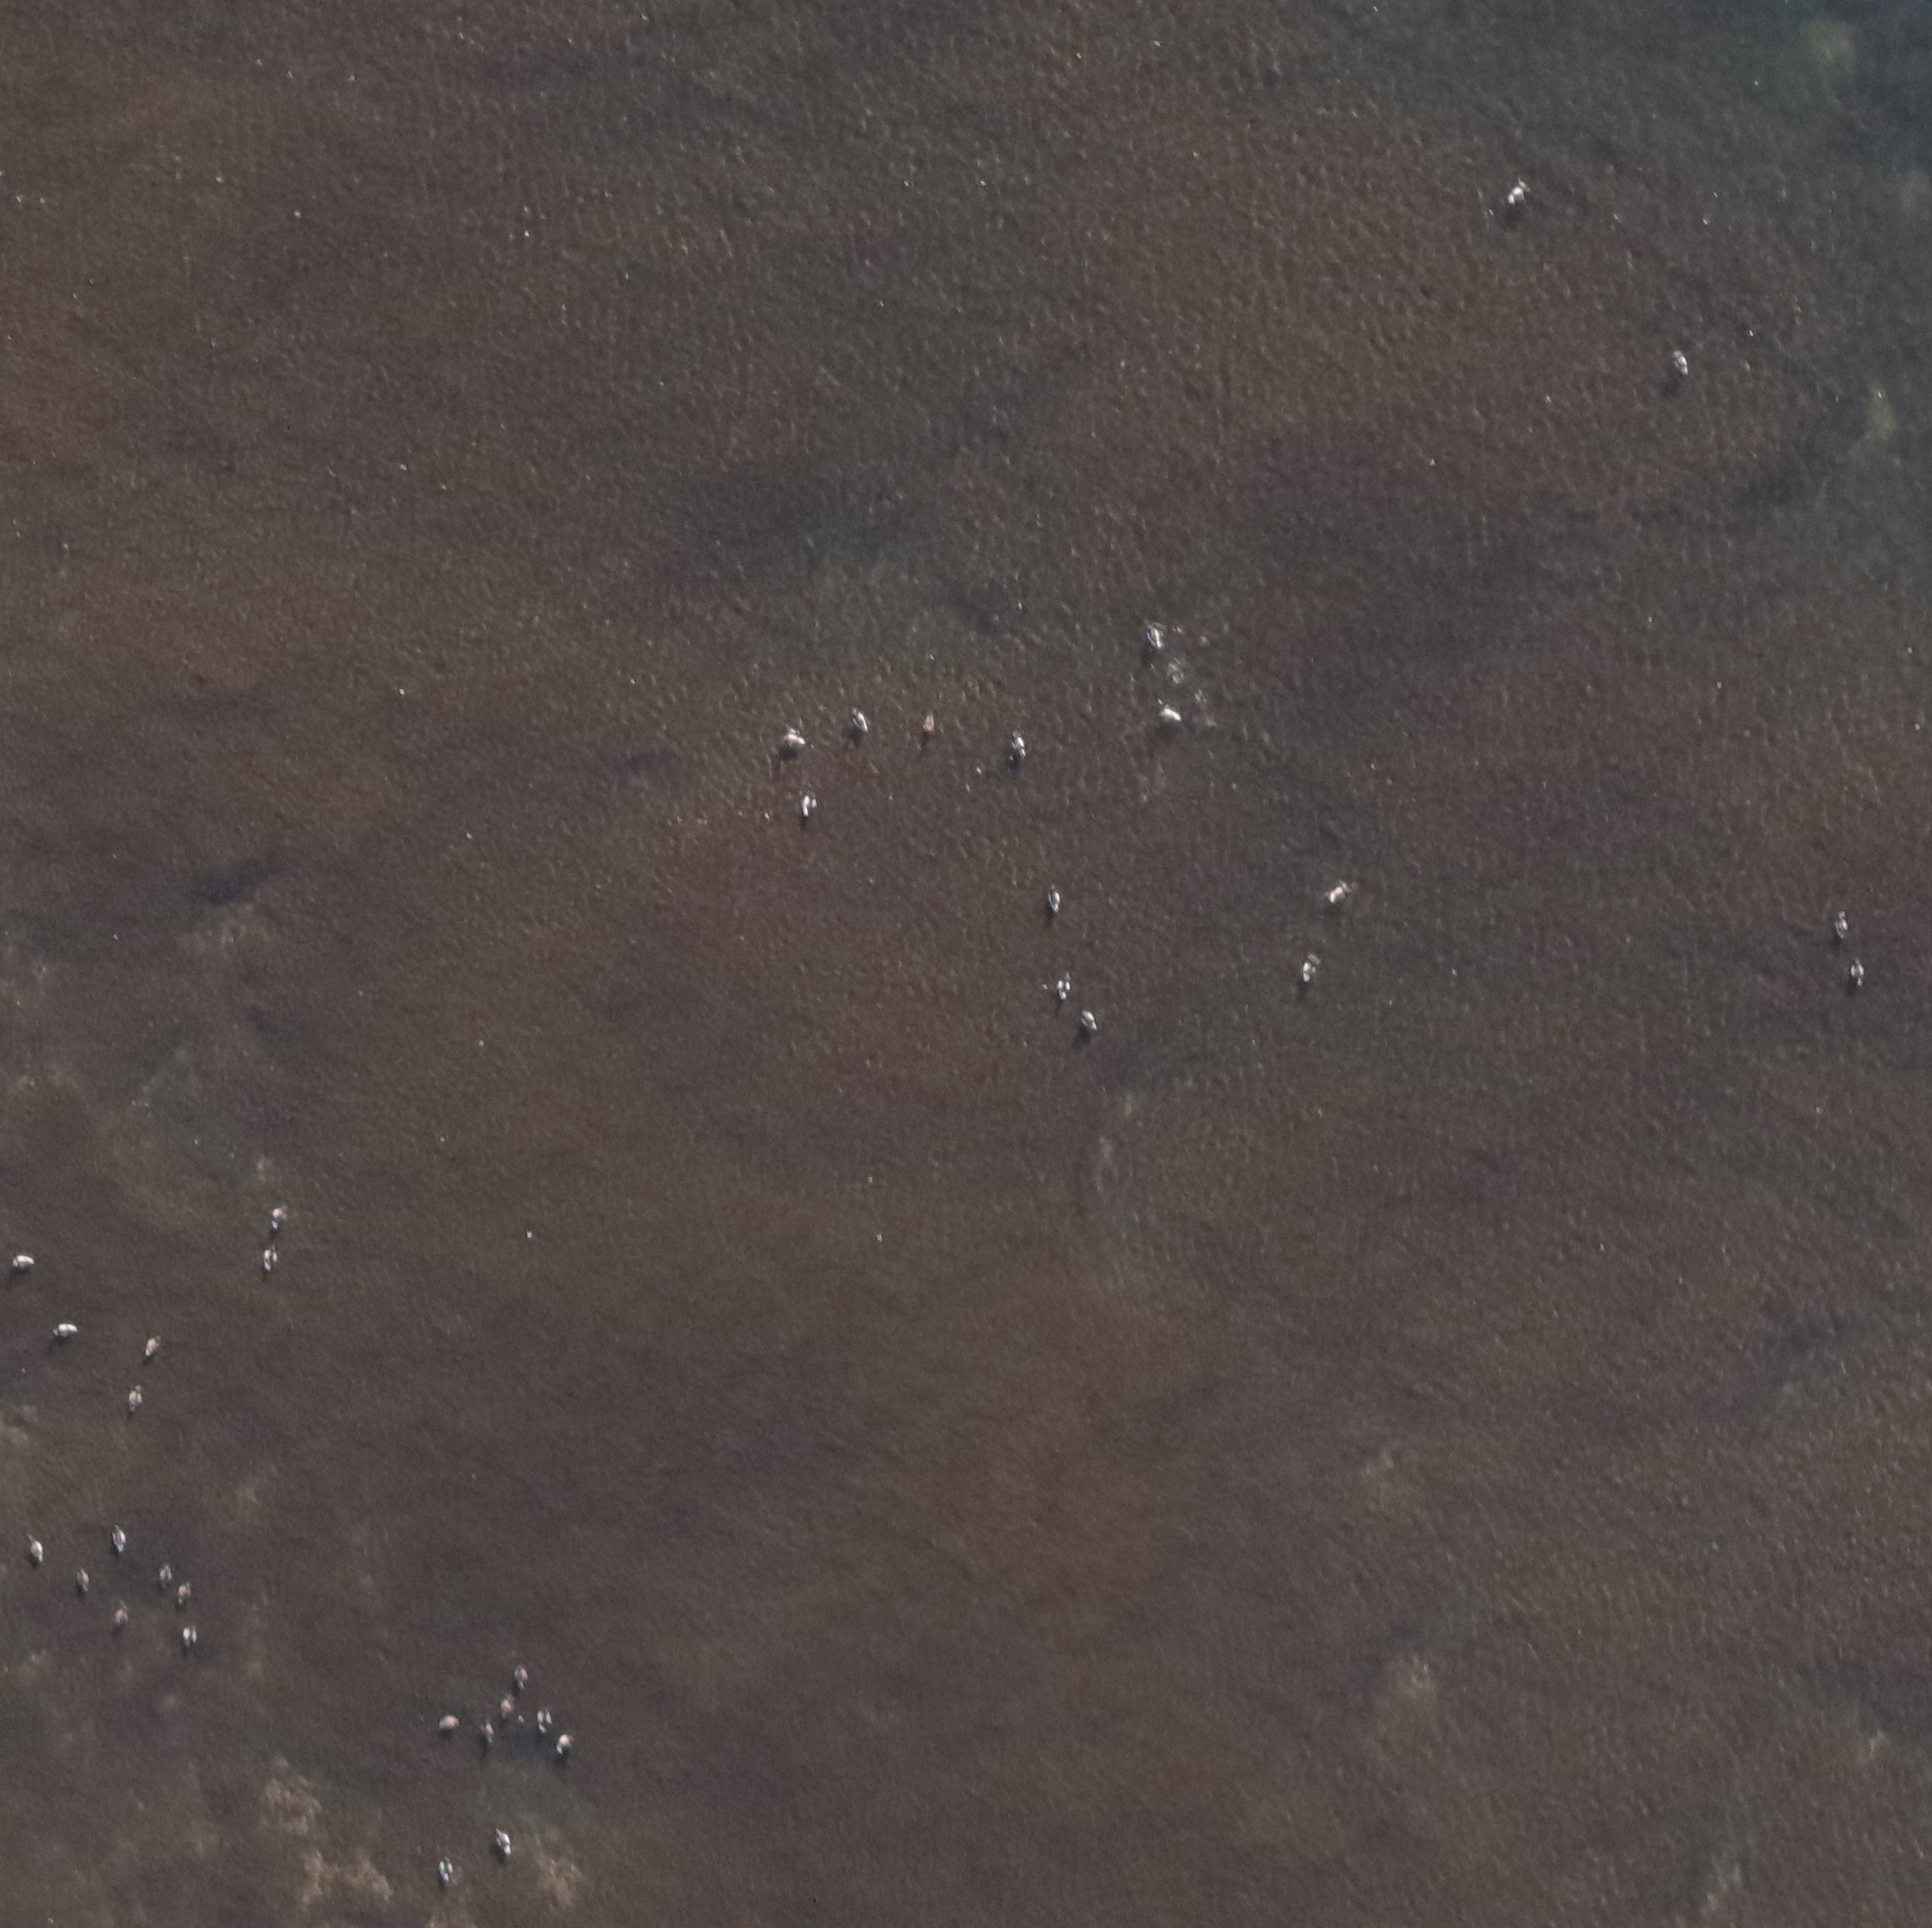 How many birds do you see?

37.